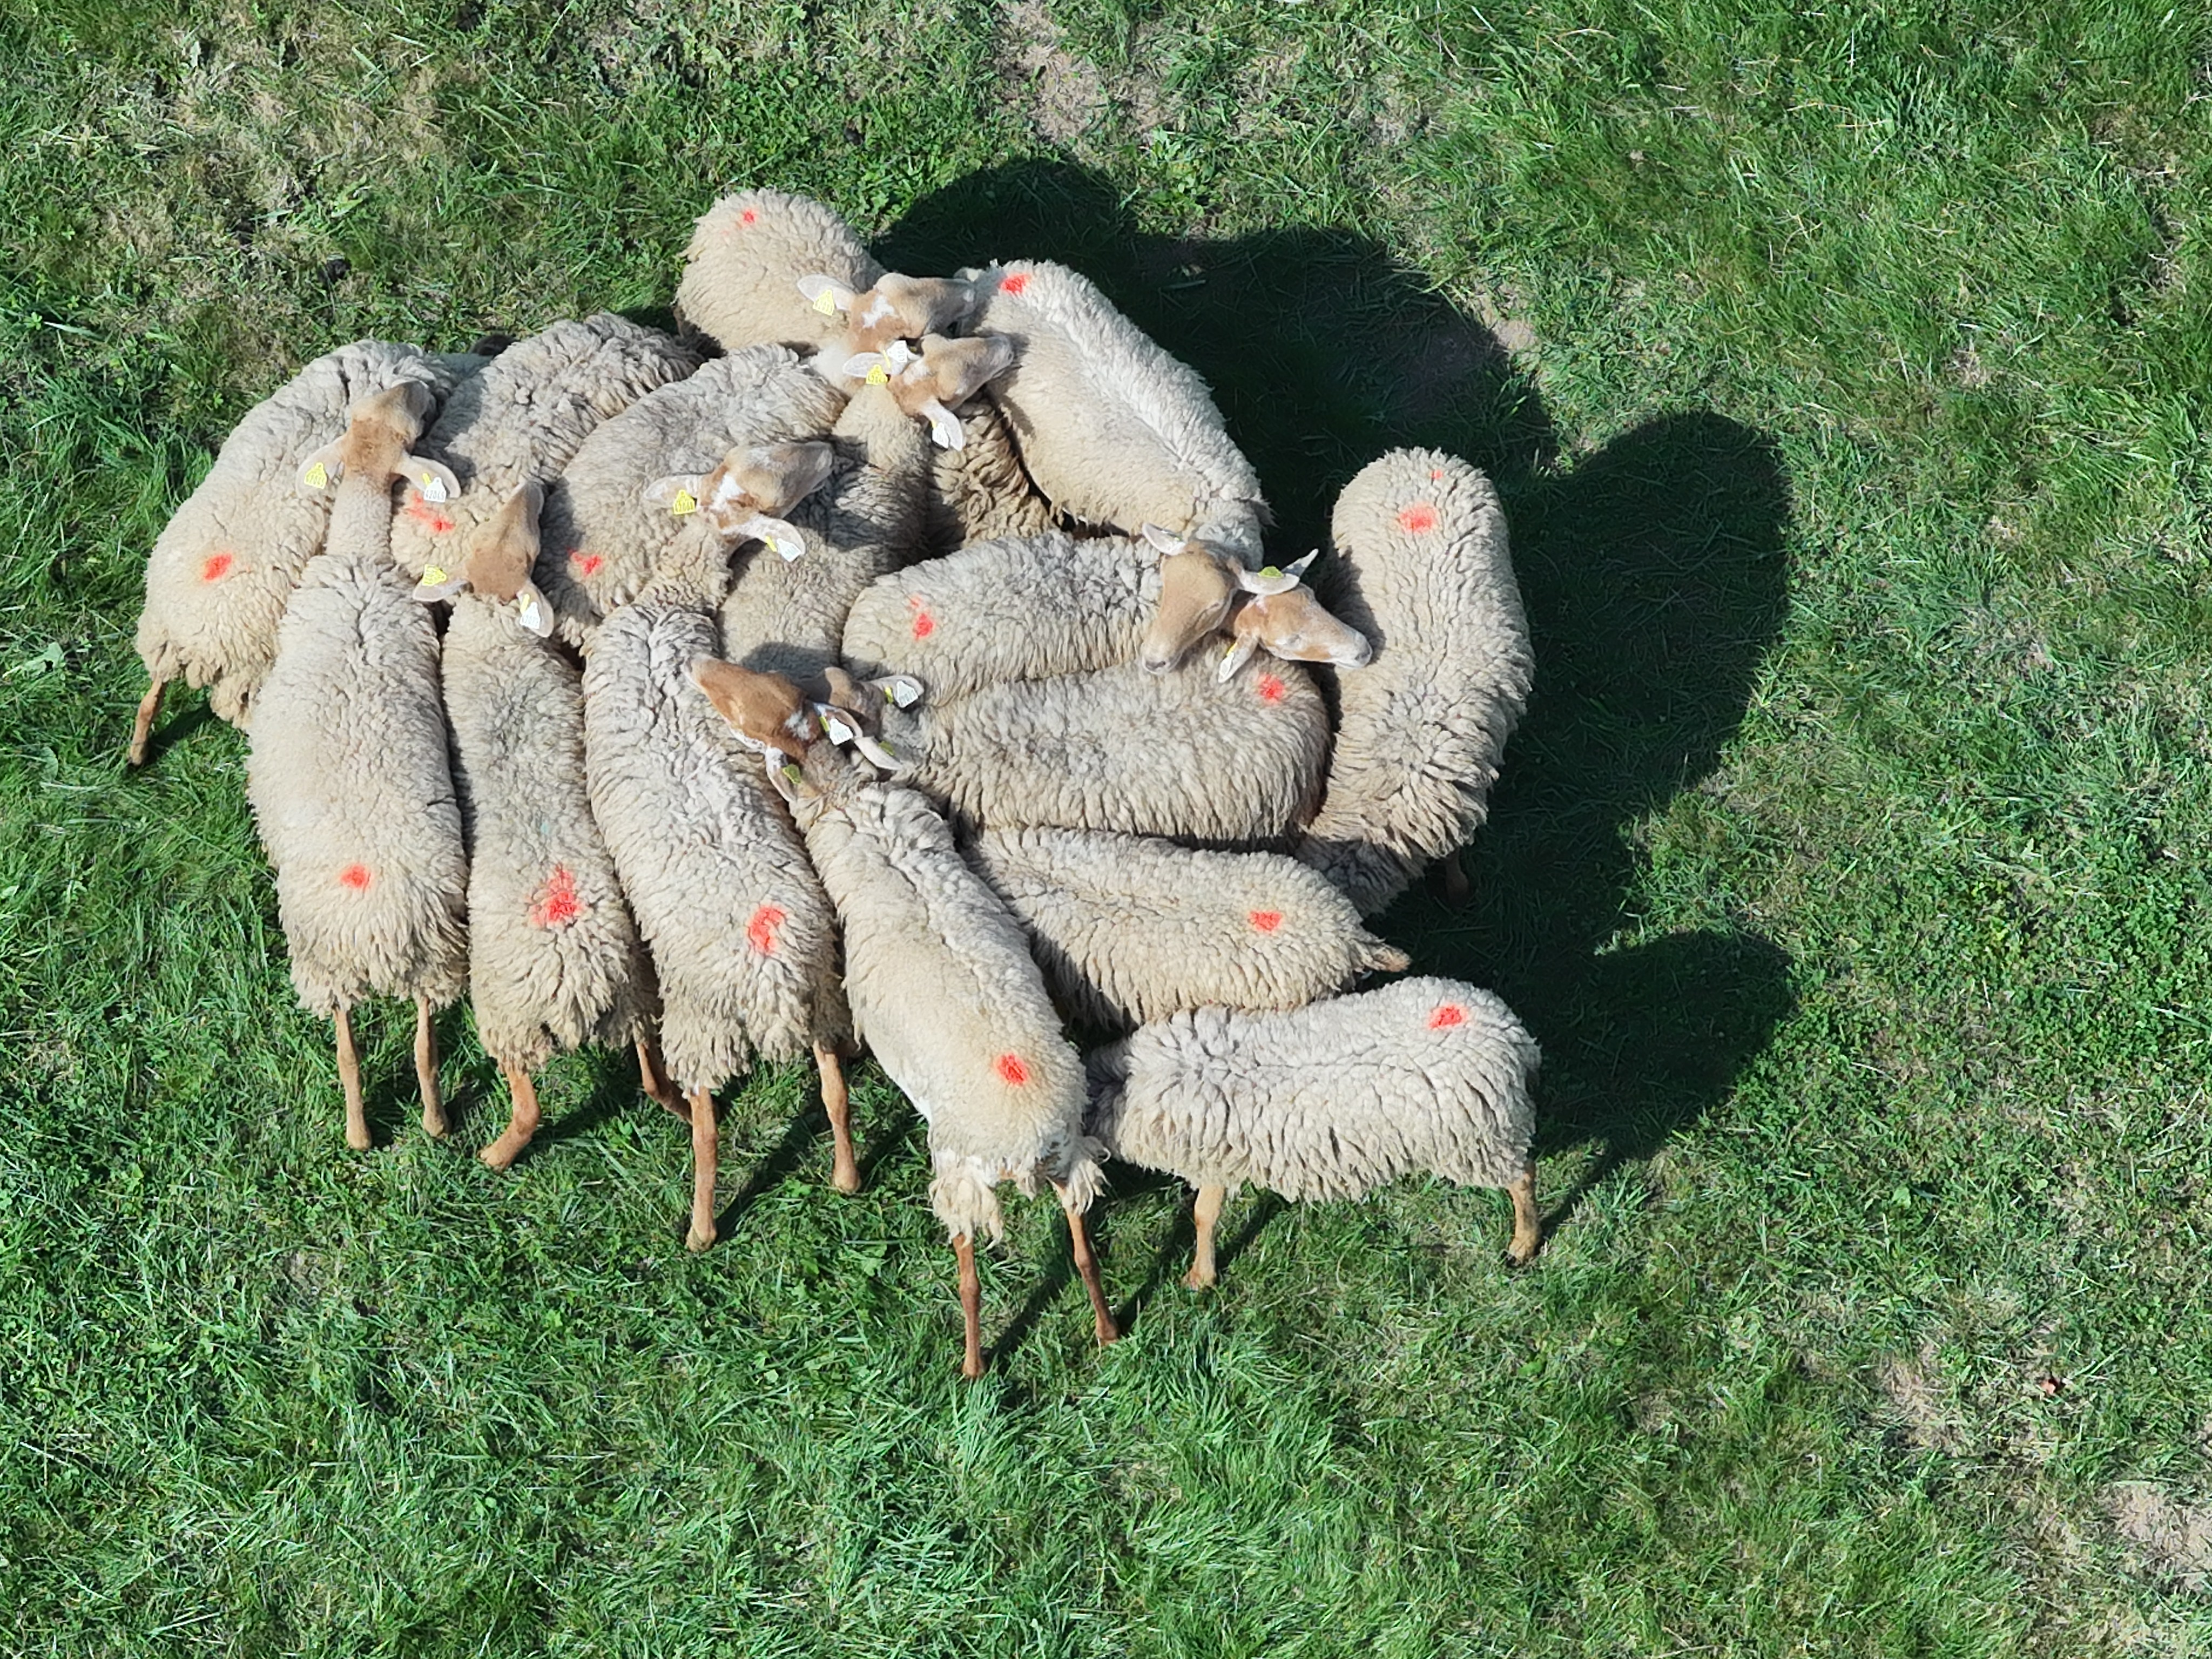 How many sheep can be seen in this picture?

15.